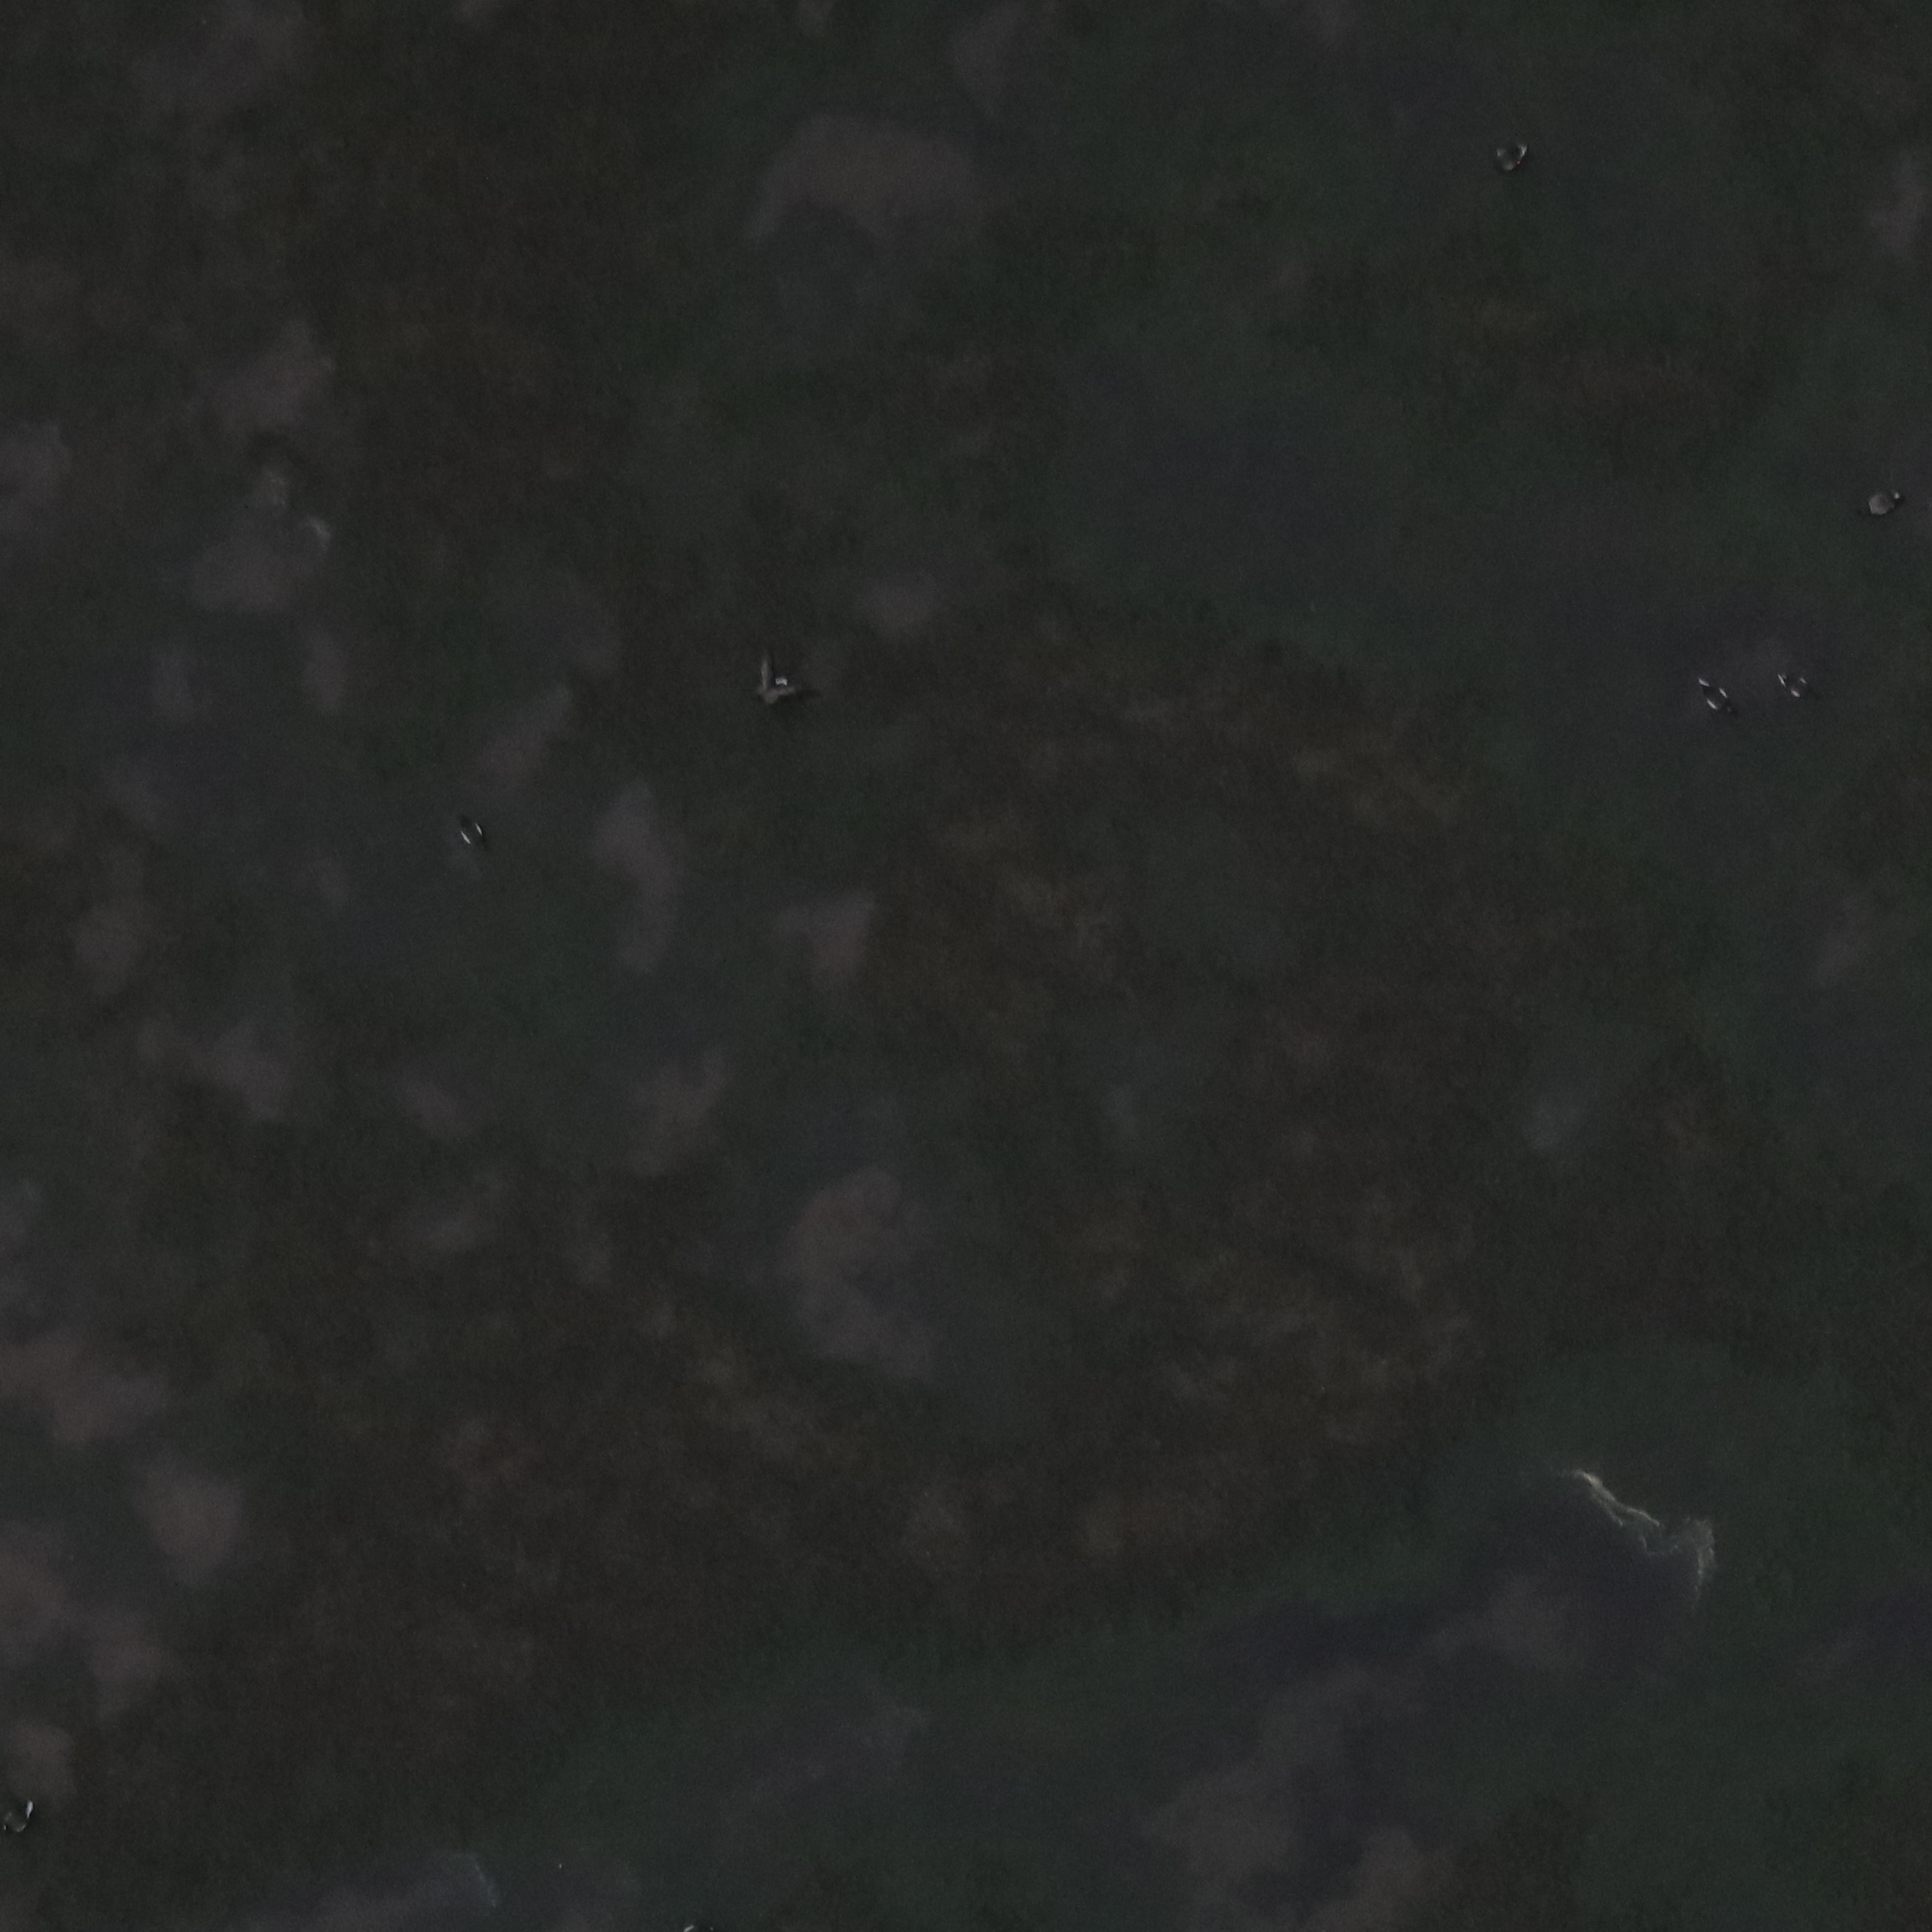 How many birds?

7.